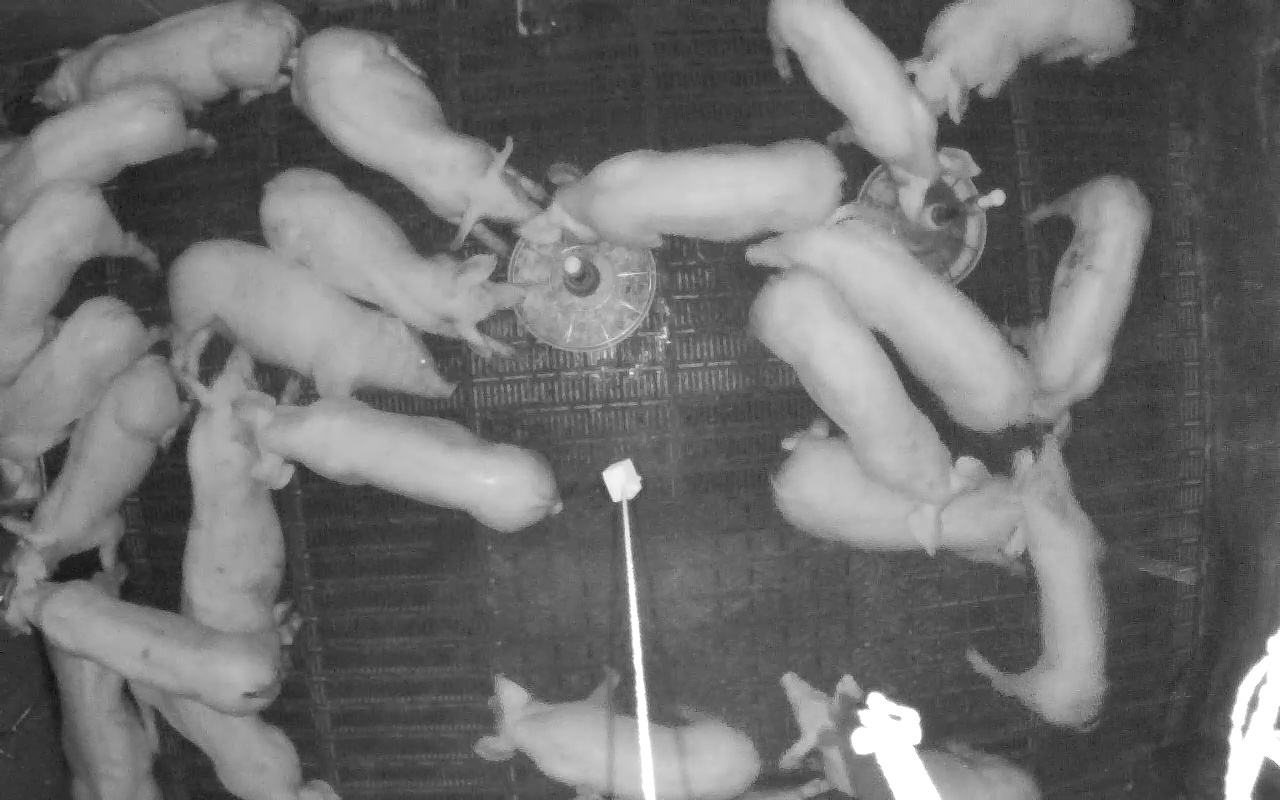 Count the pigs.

23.